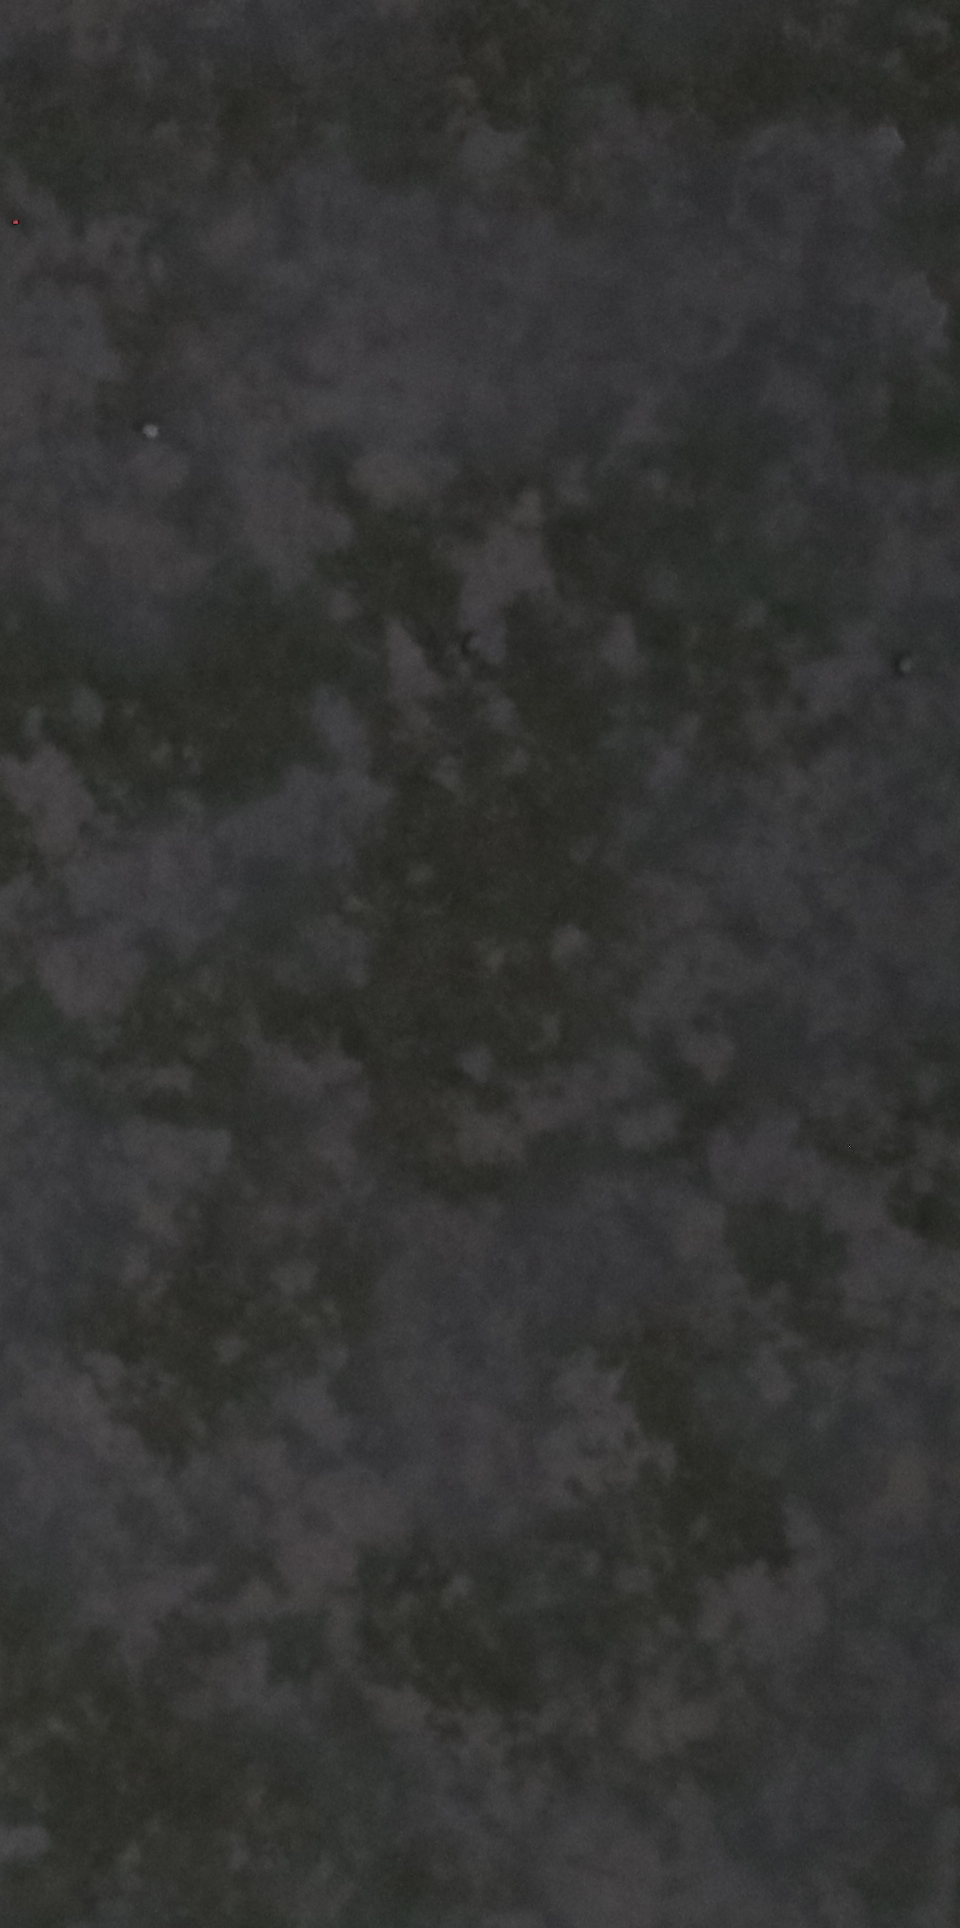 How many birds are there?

3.